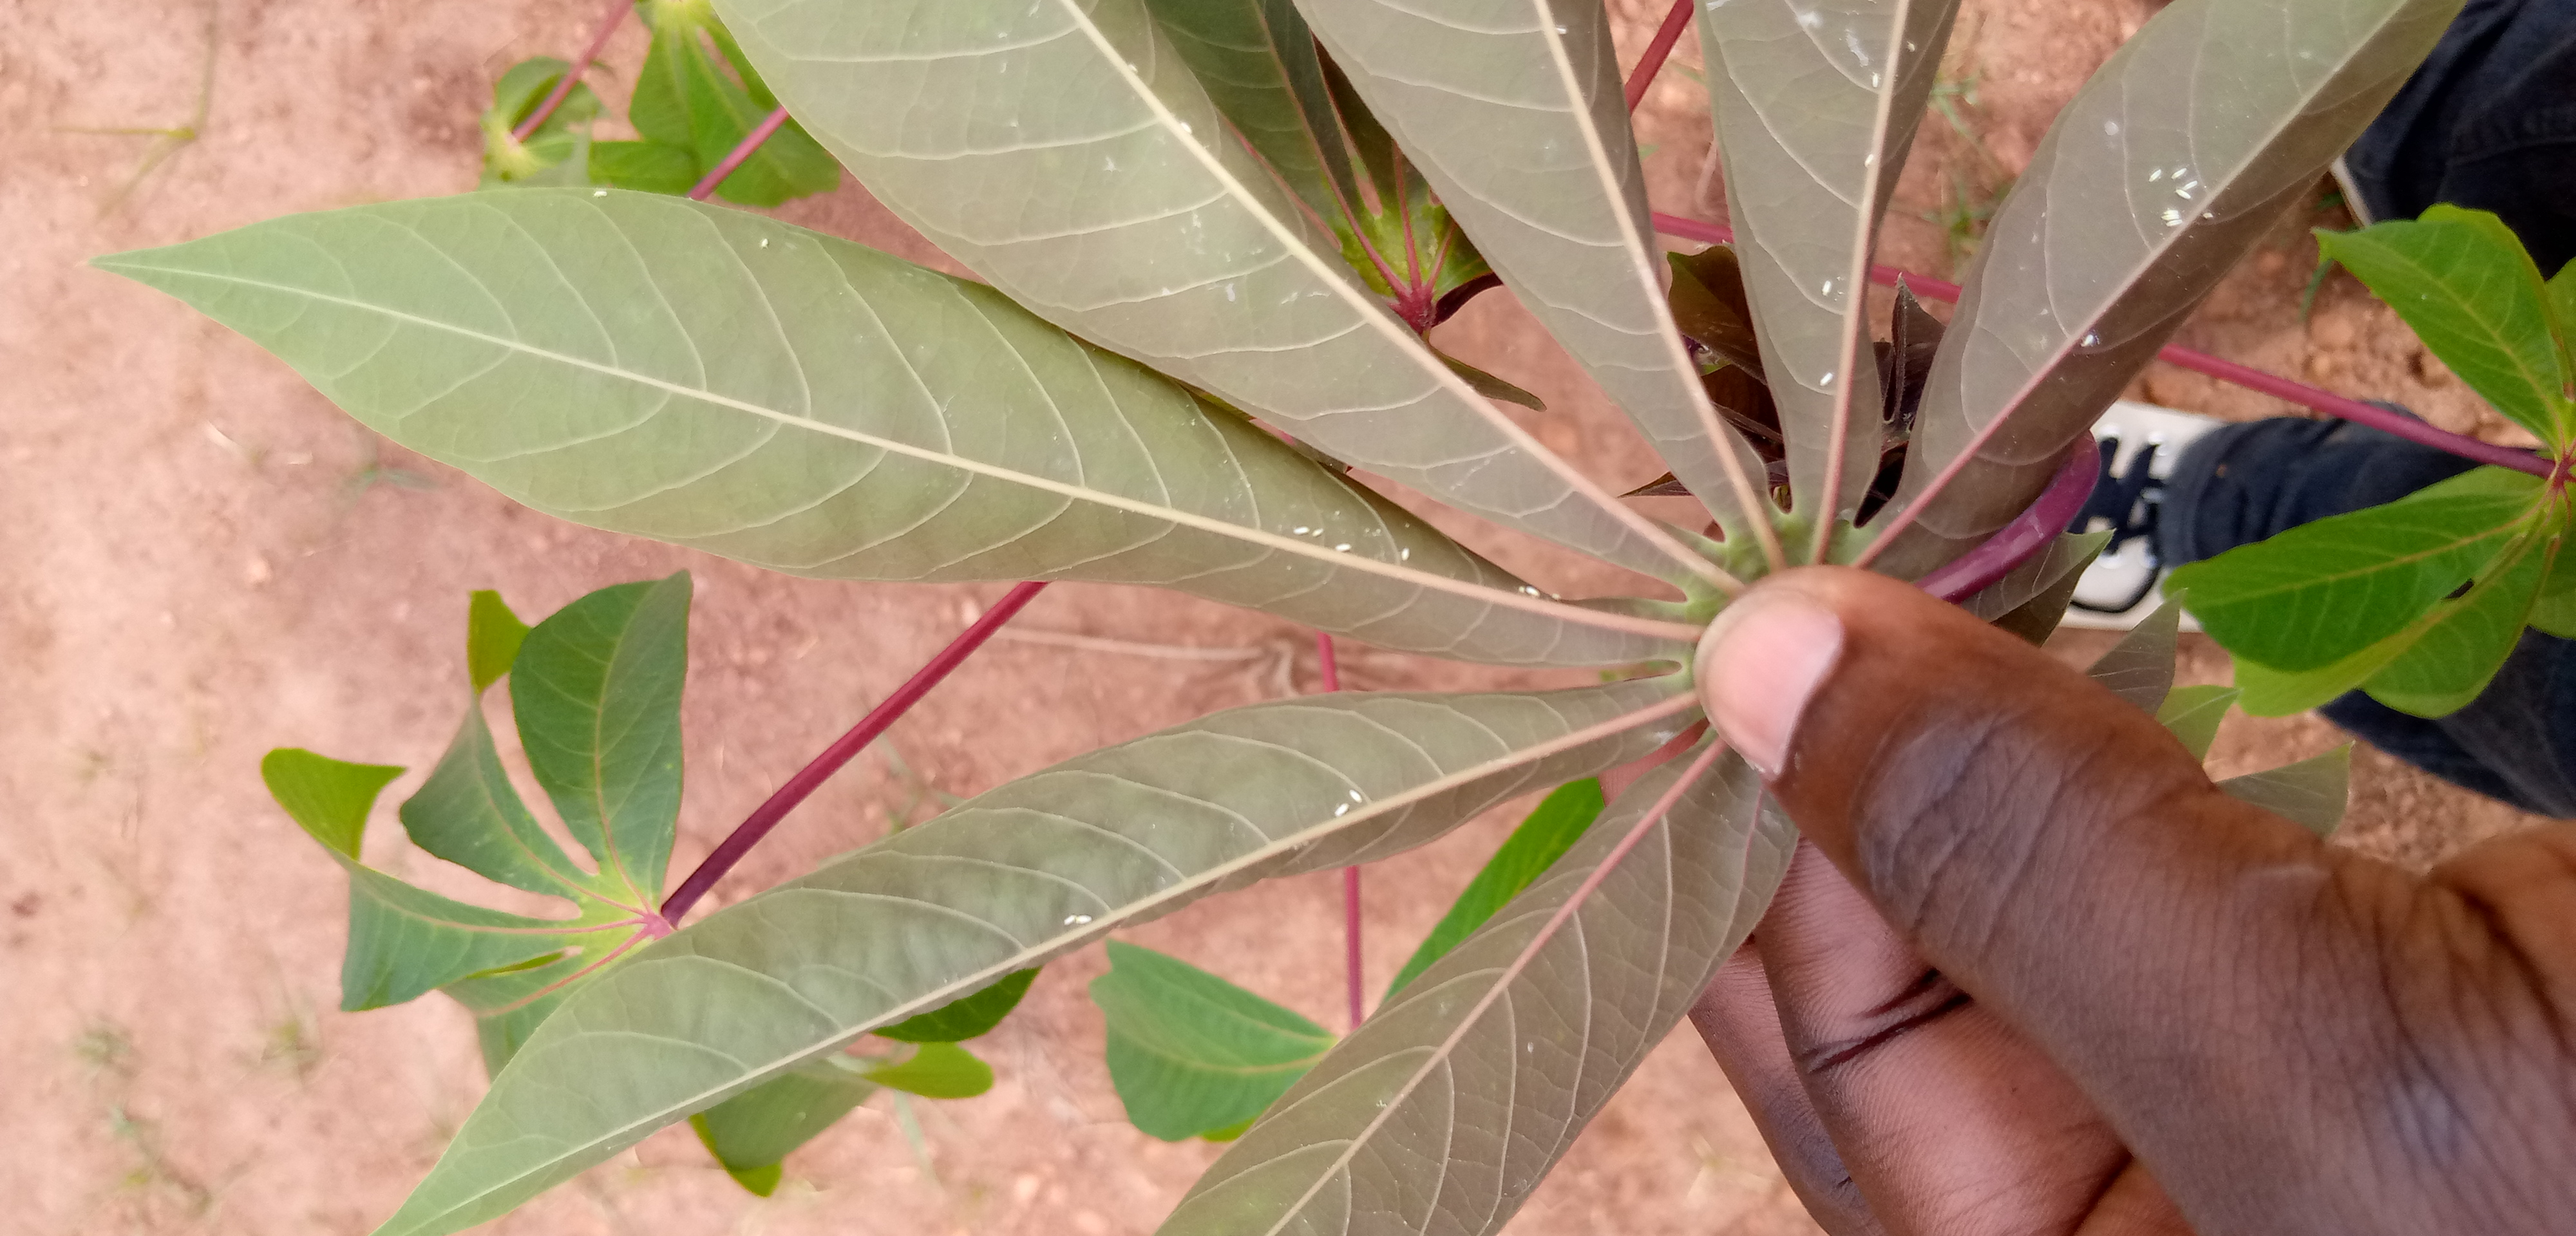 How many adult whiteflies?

26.